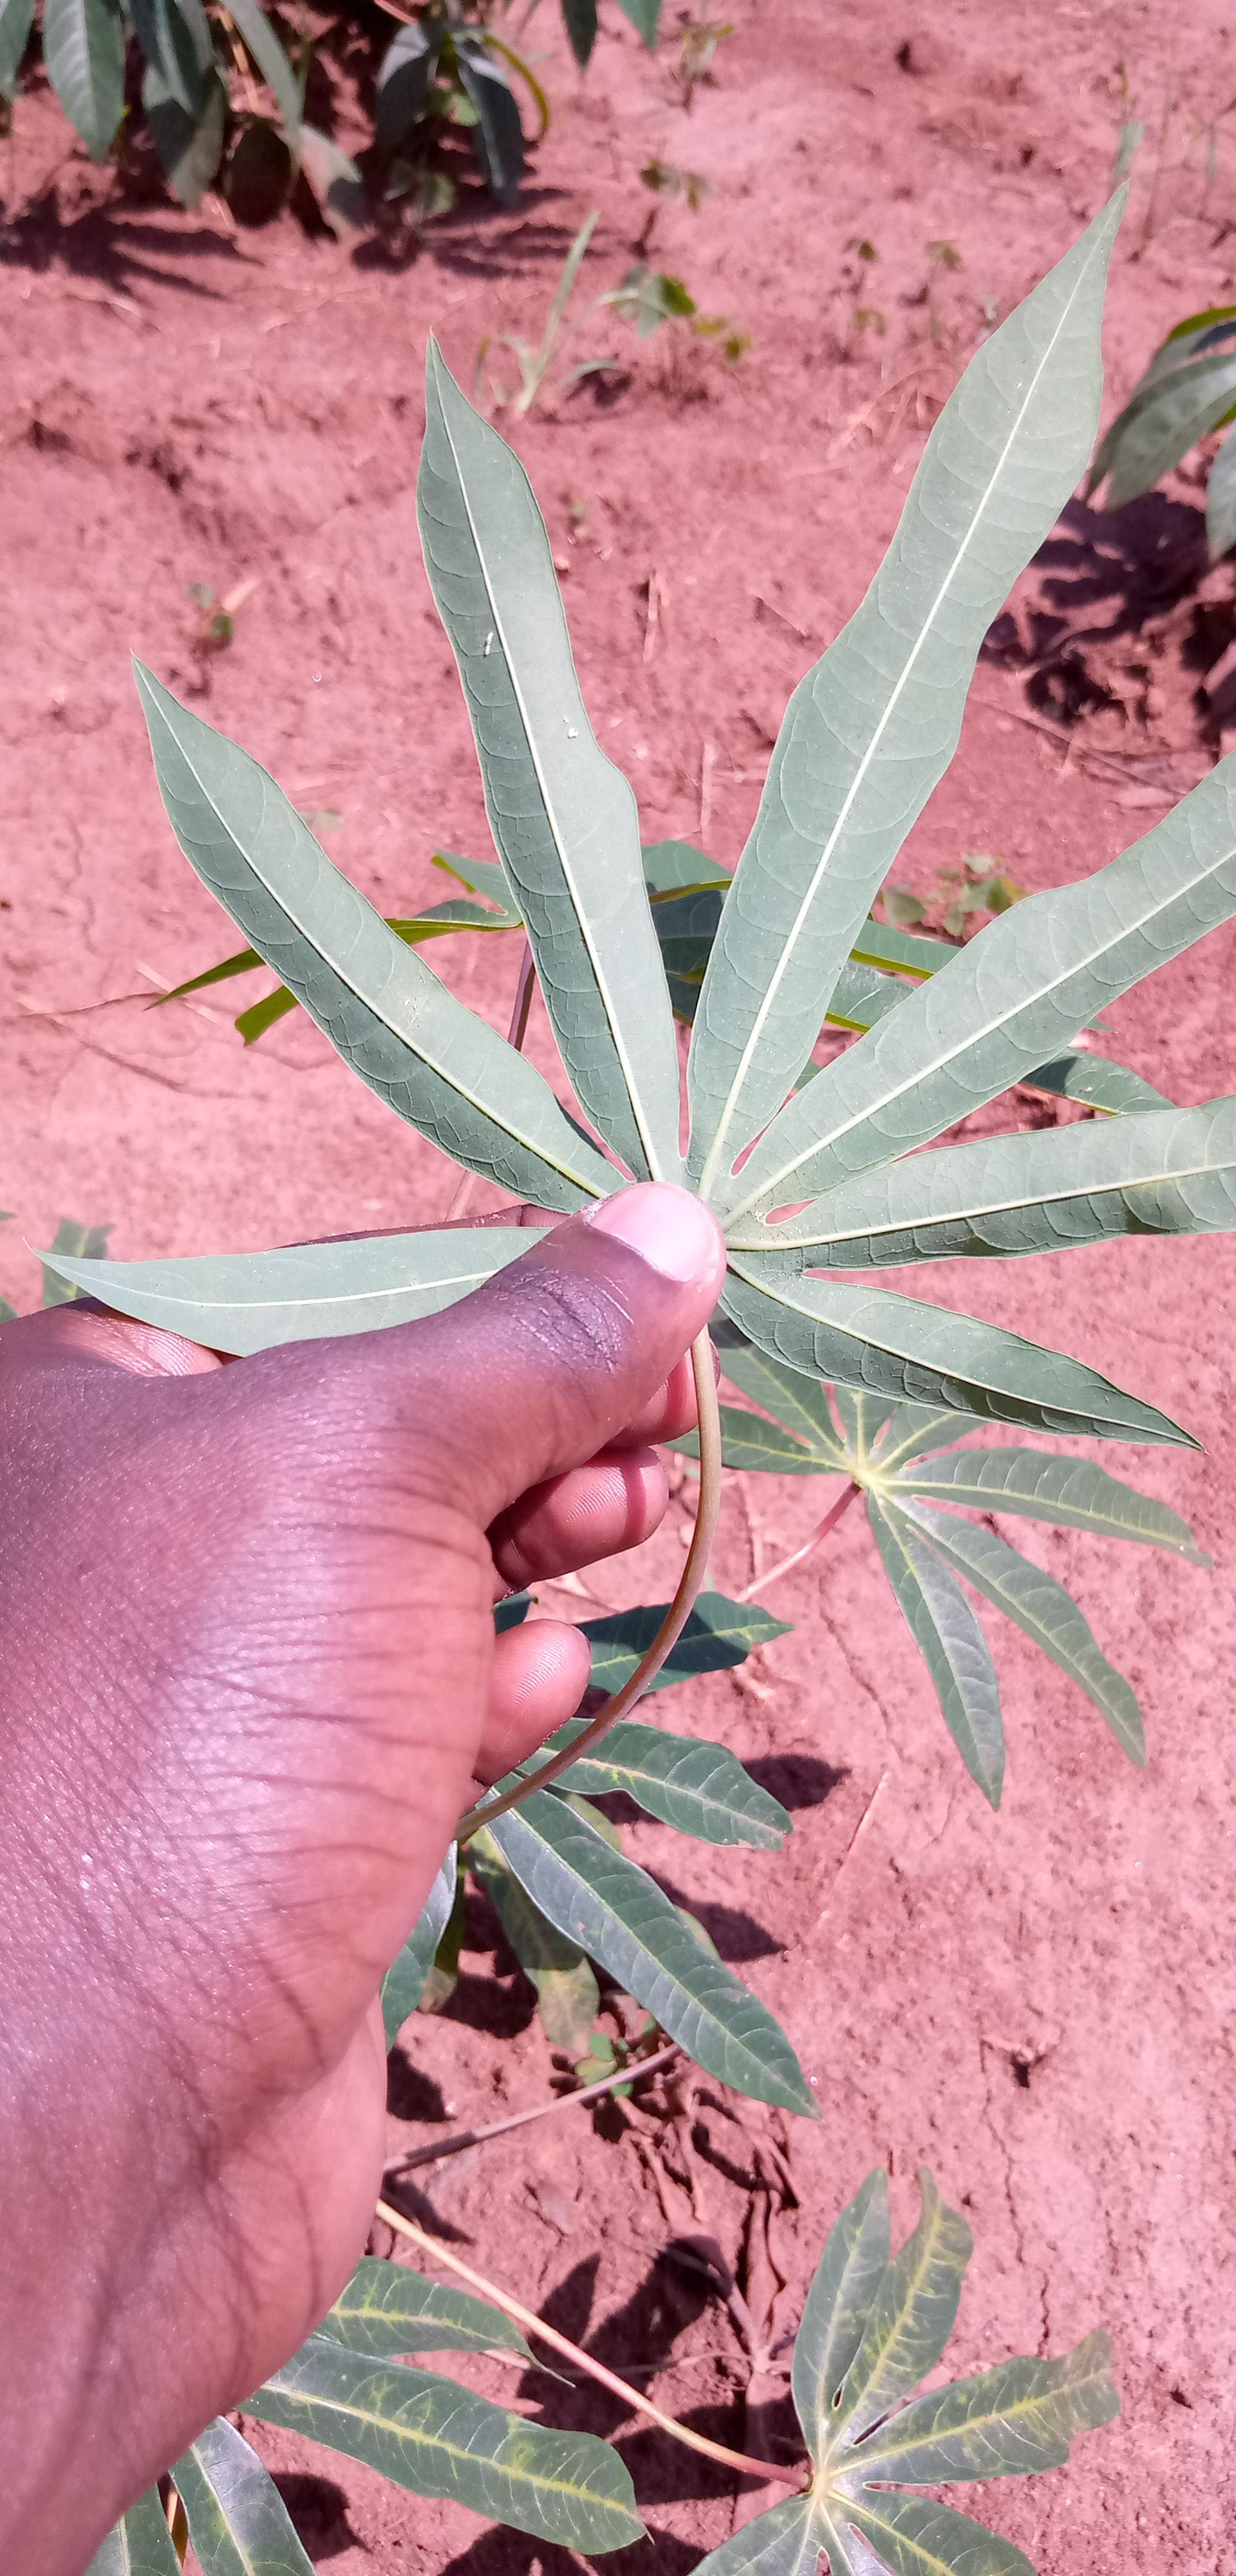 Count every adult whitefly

3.